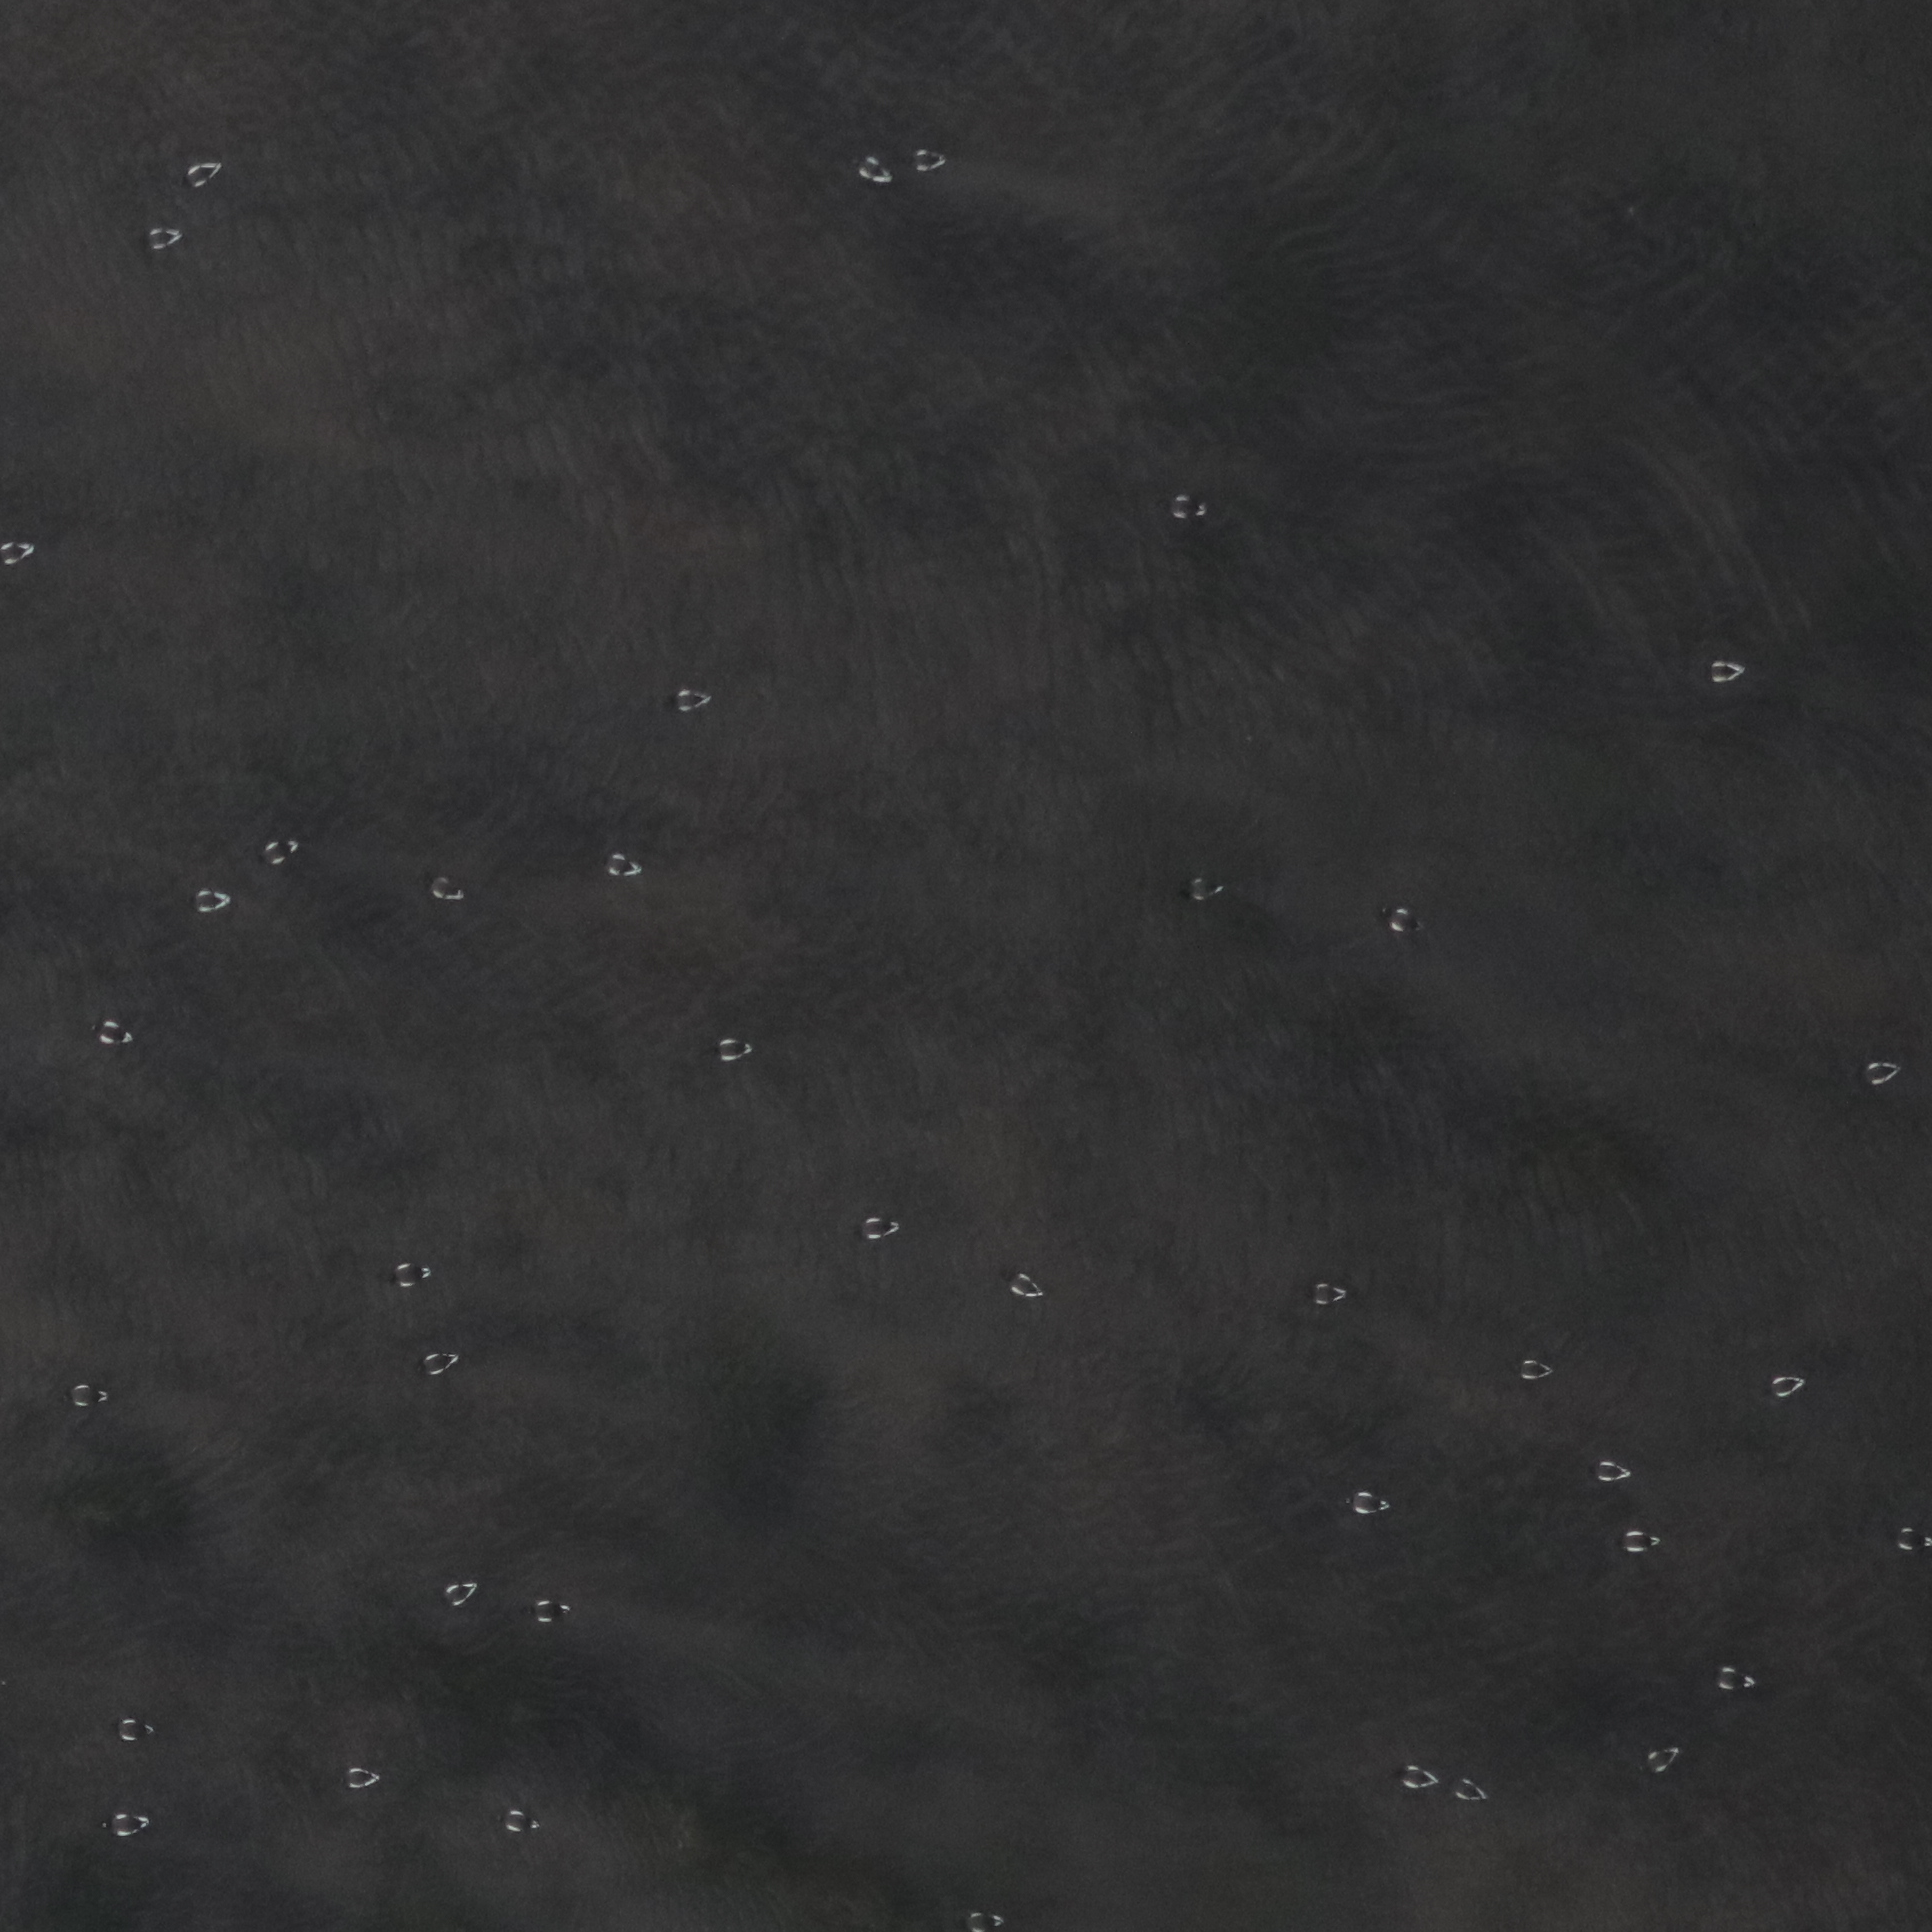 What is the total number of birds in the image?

40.